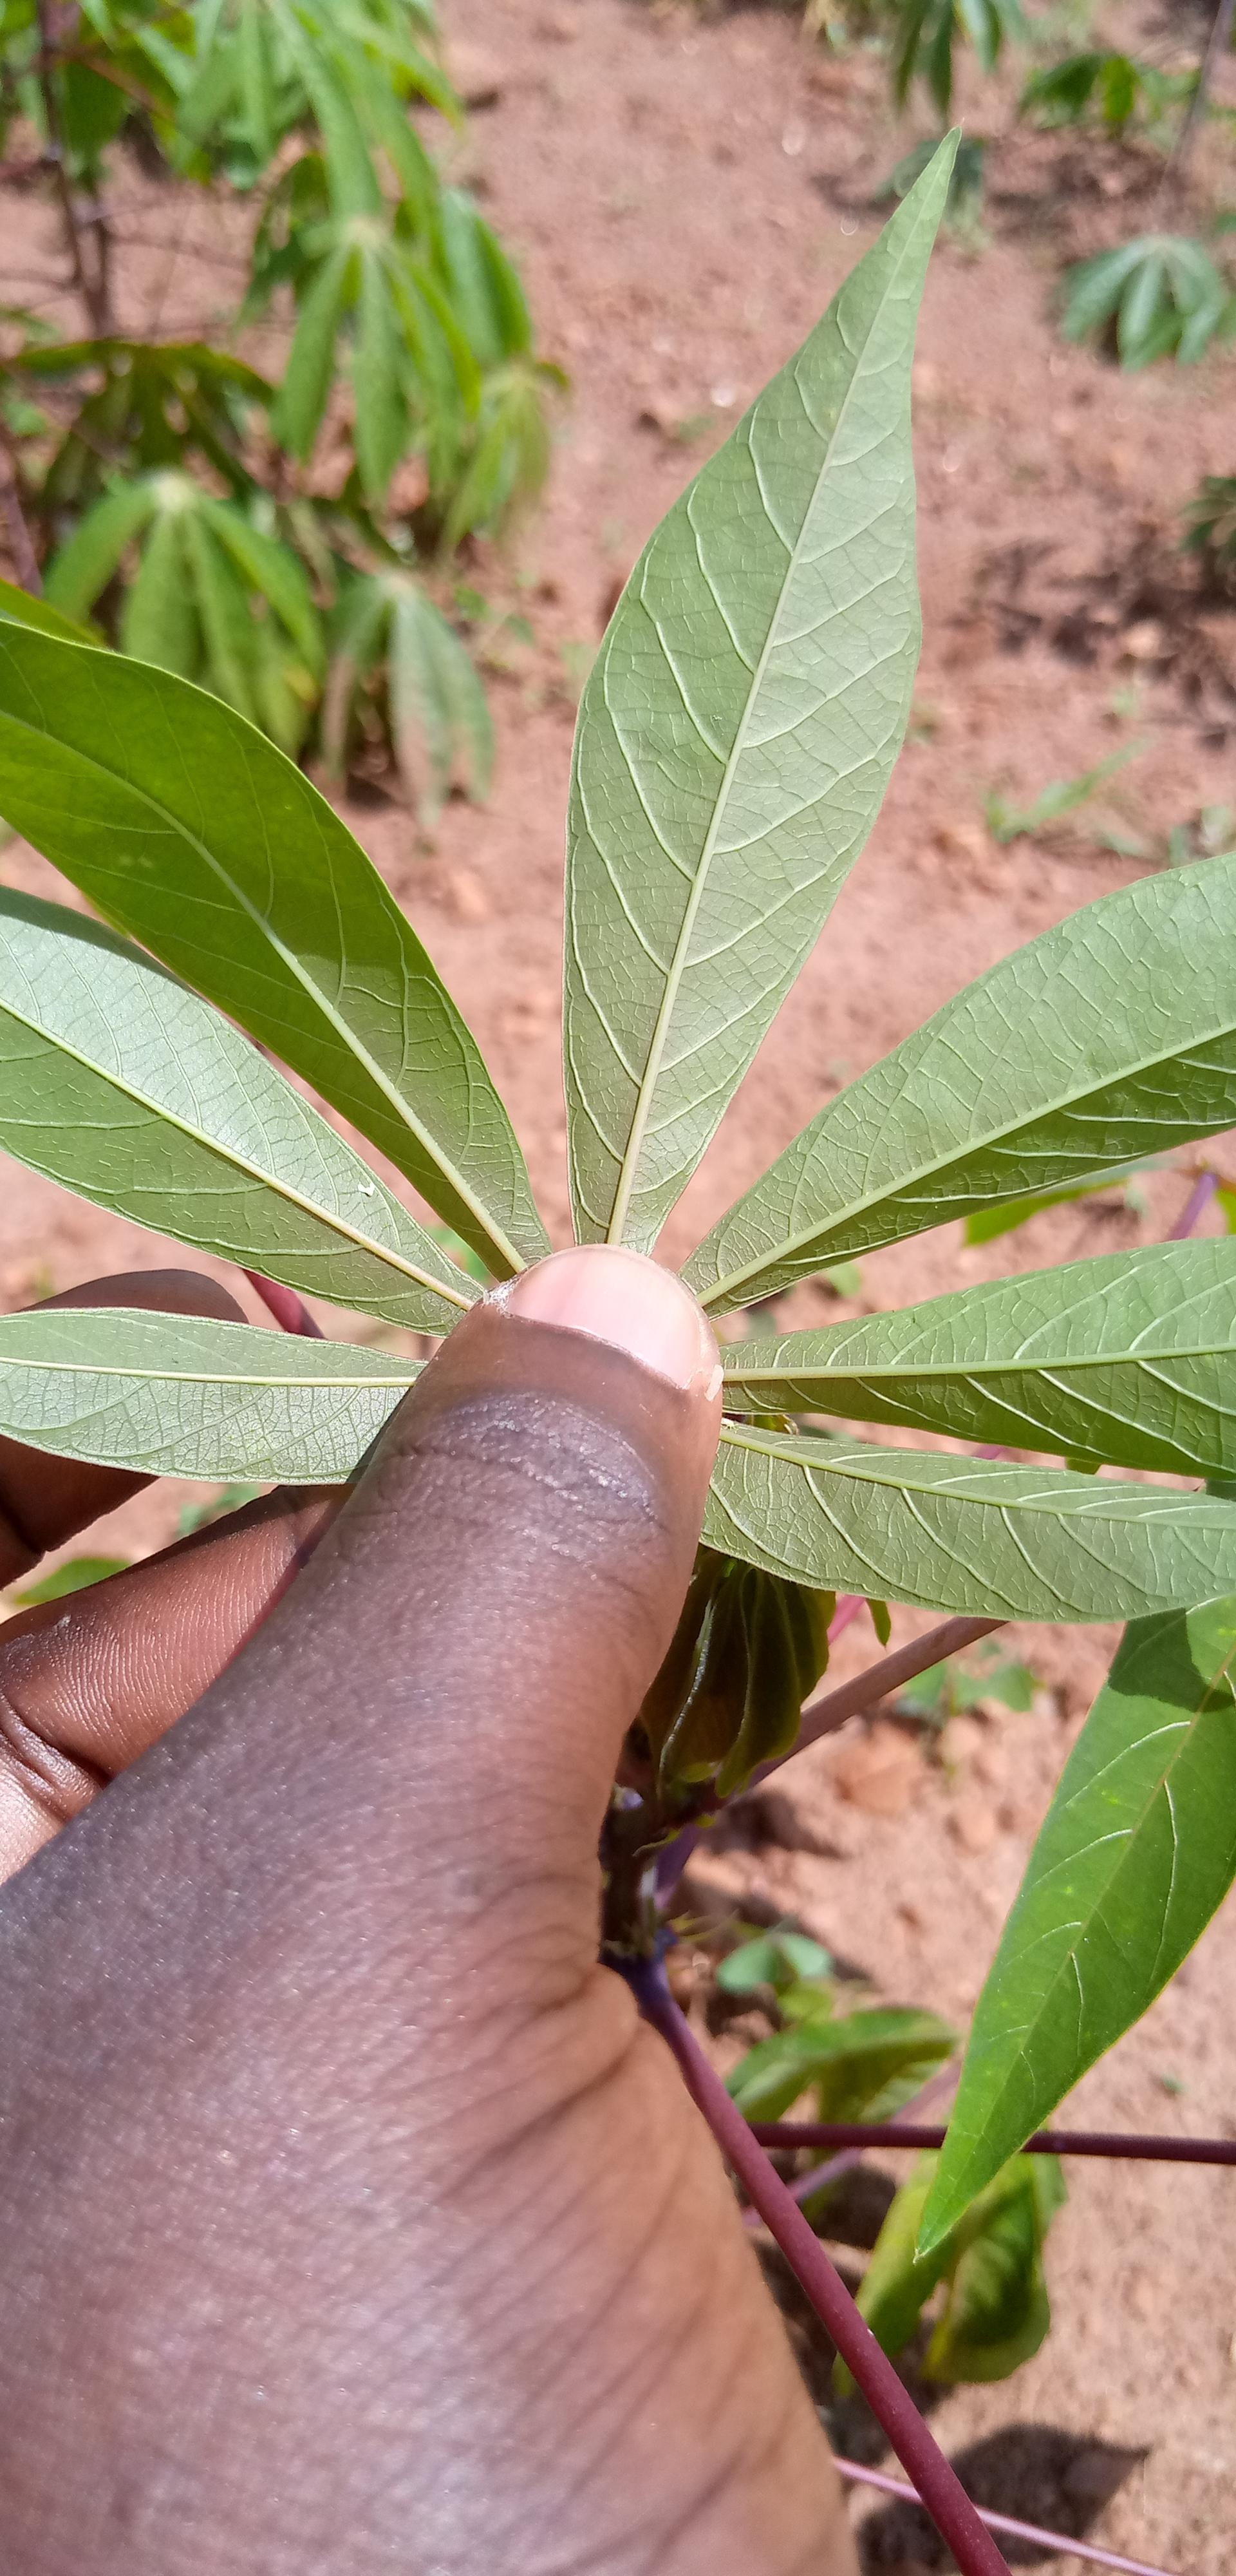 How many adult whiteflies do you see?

2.